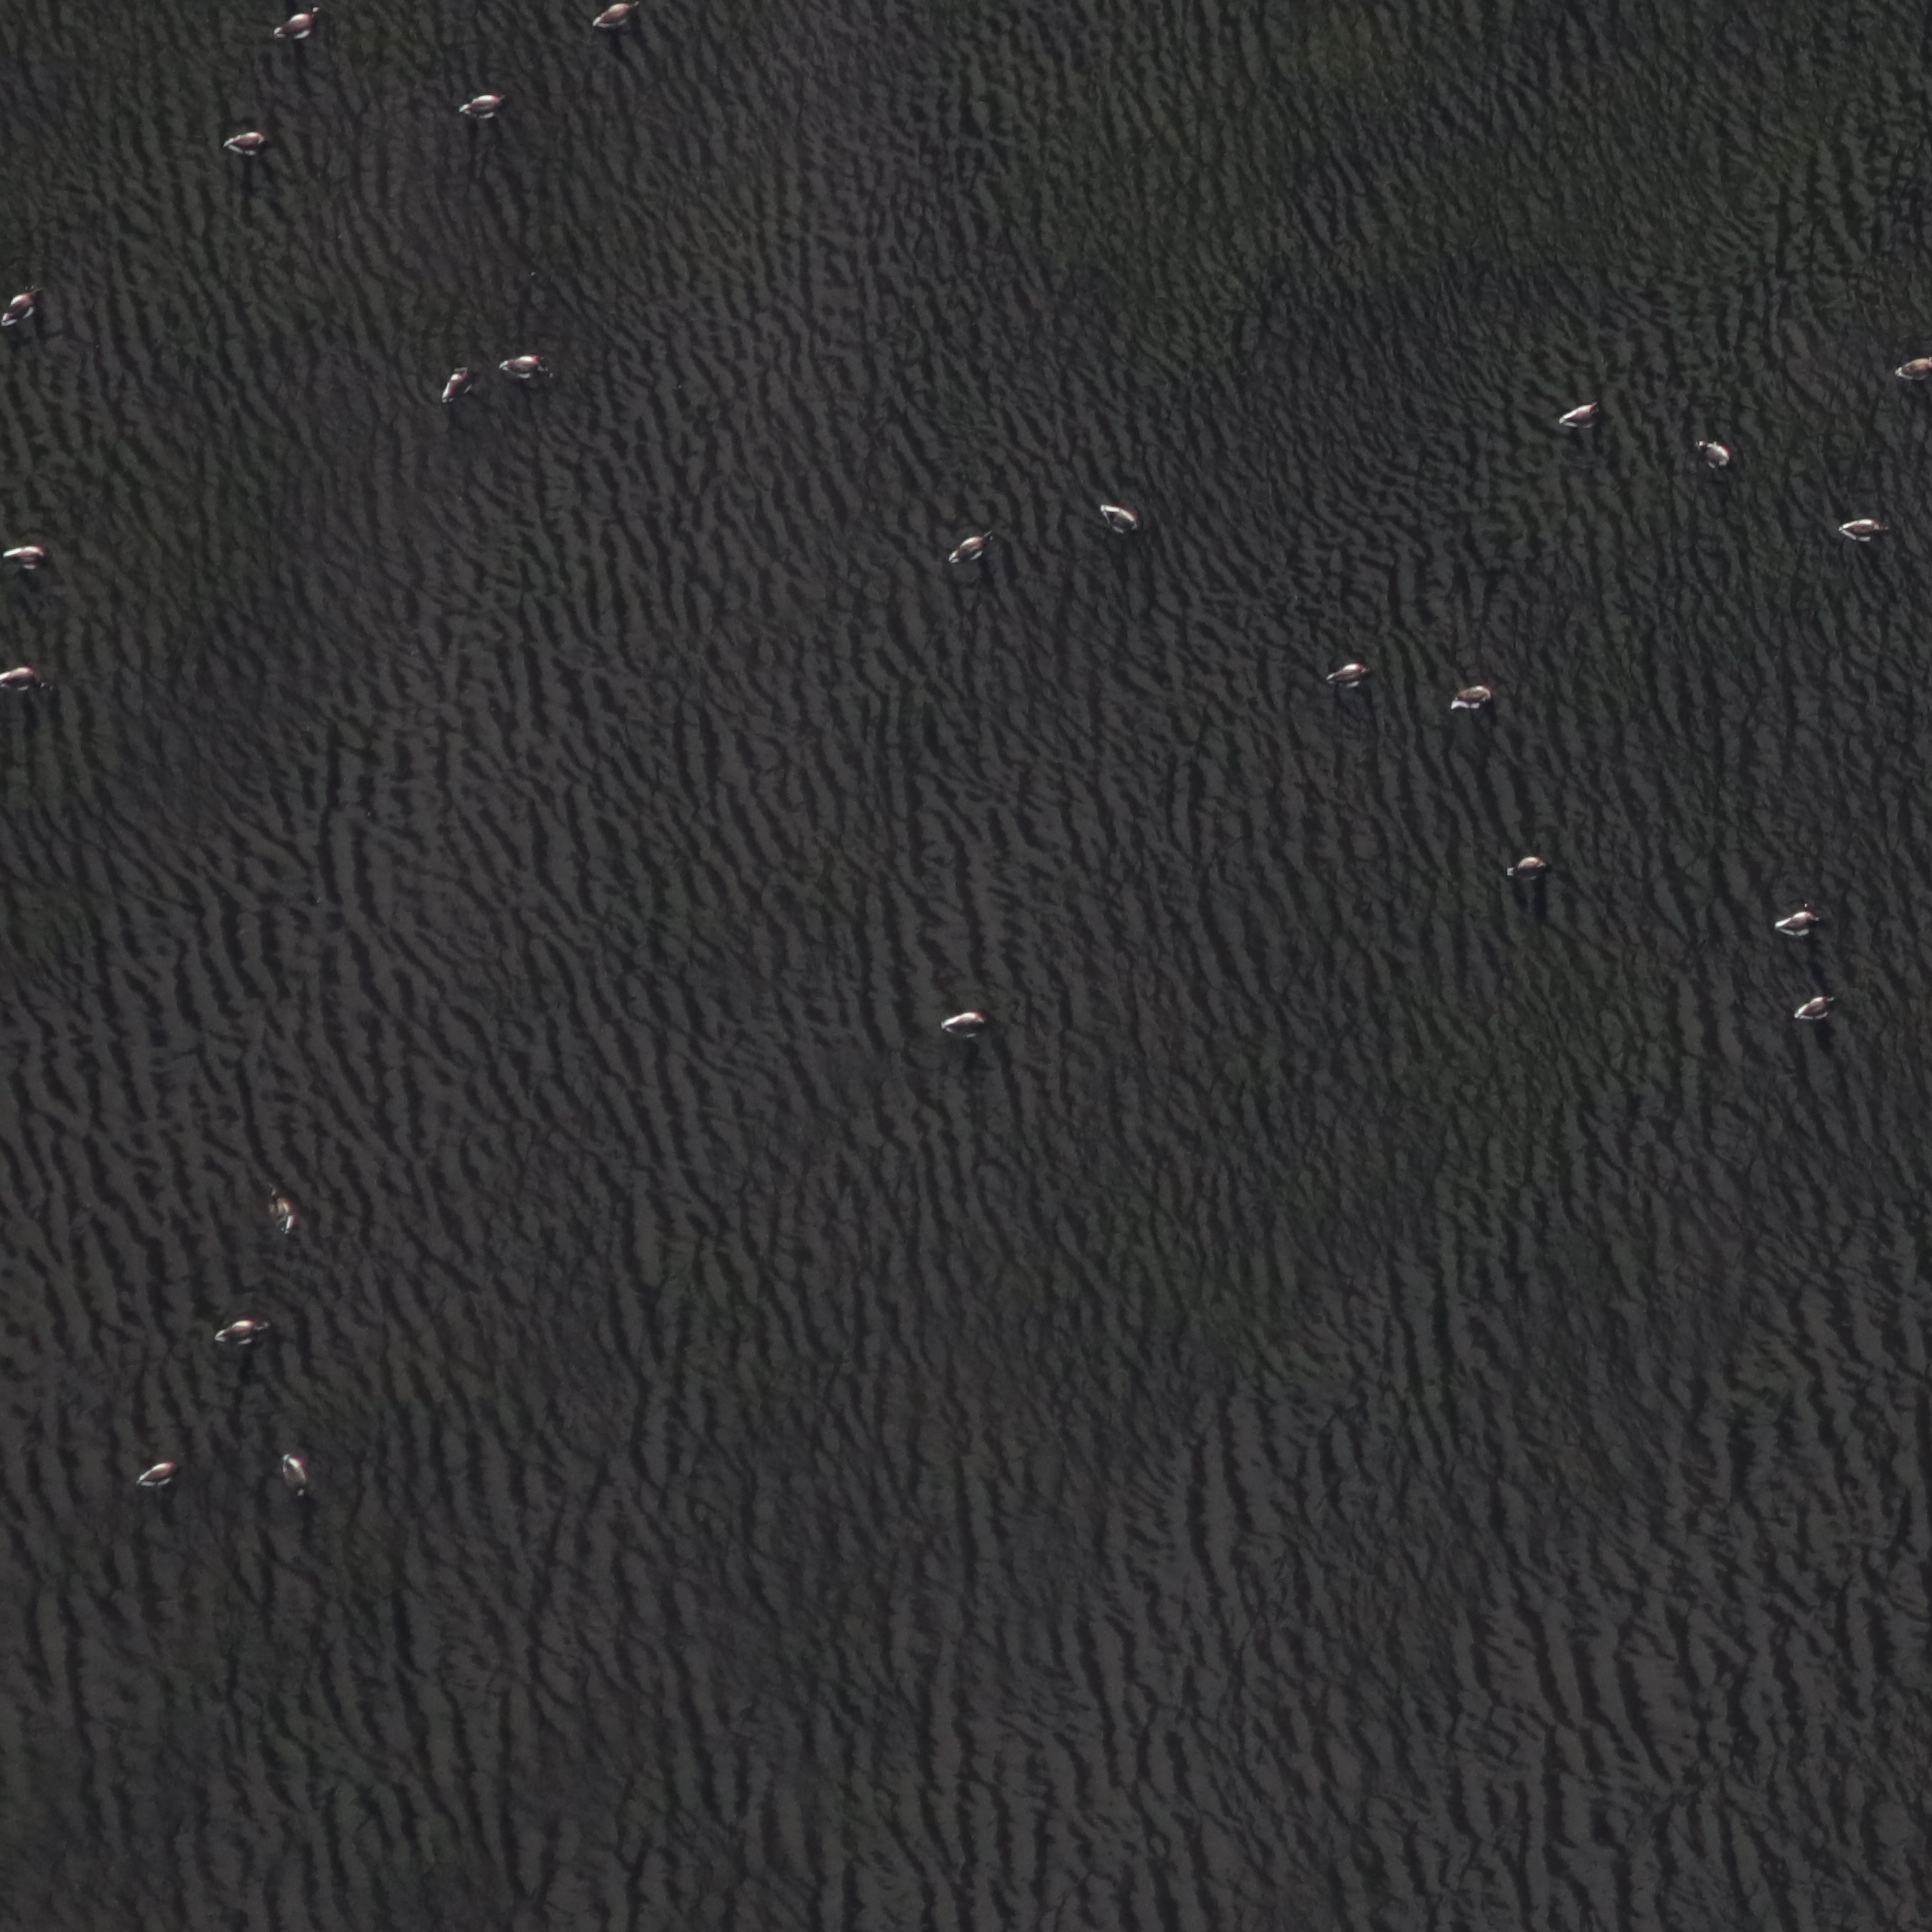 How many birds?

25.